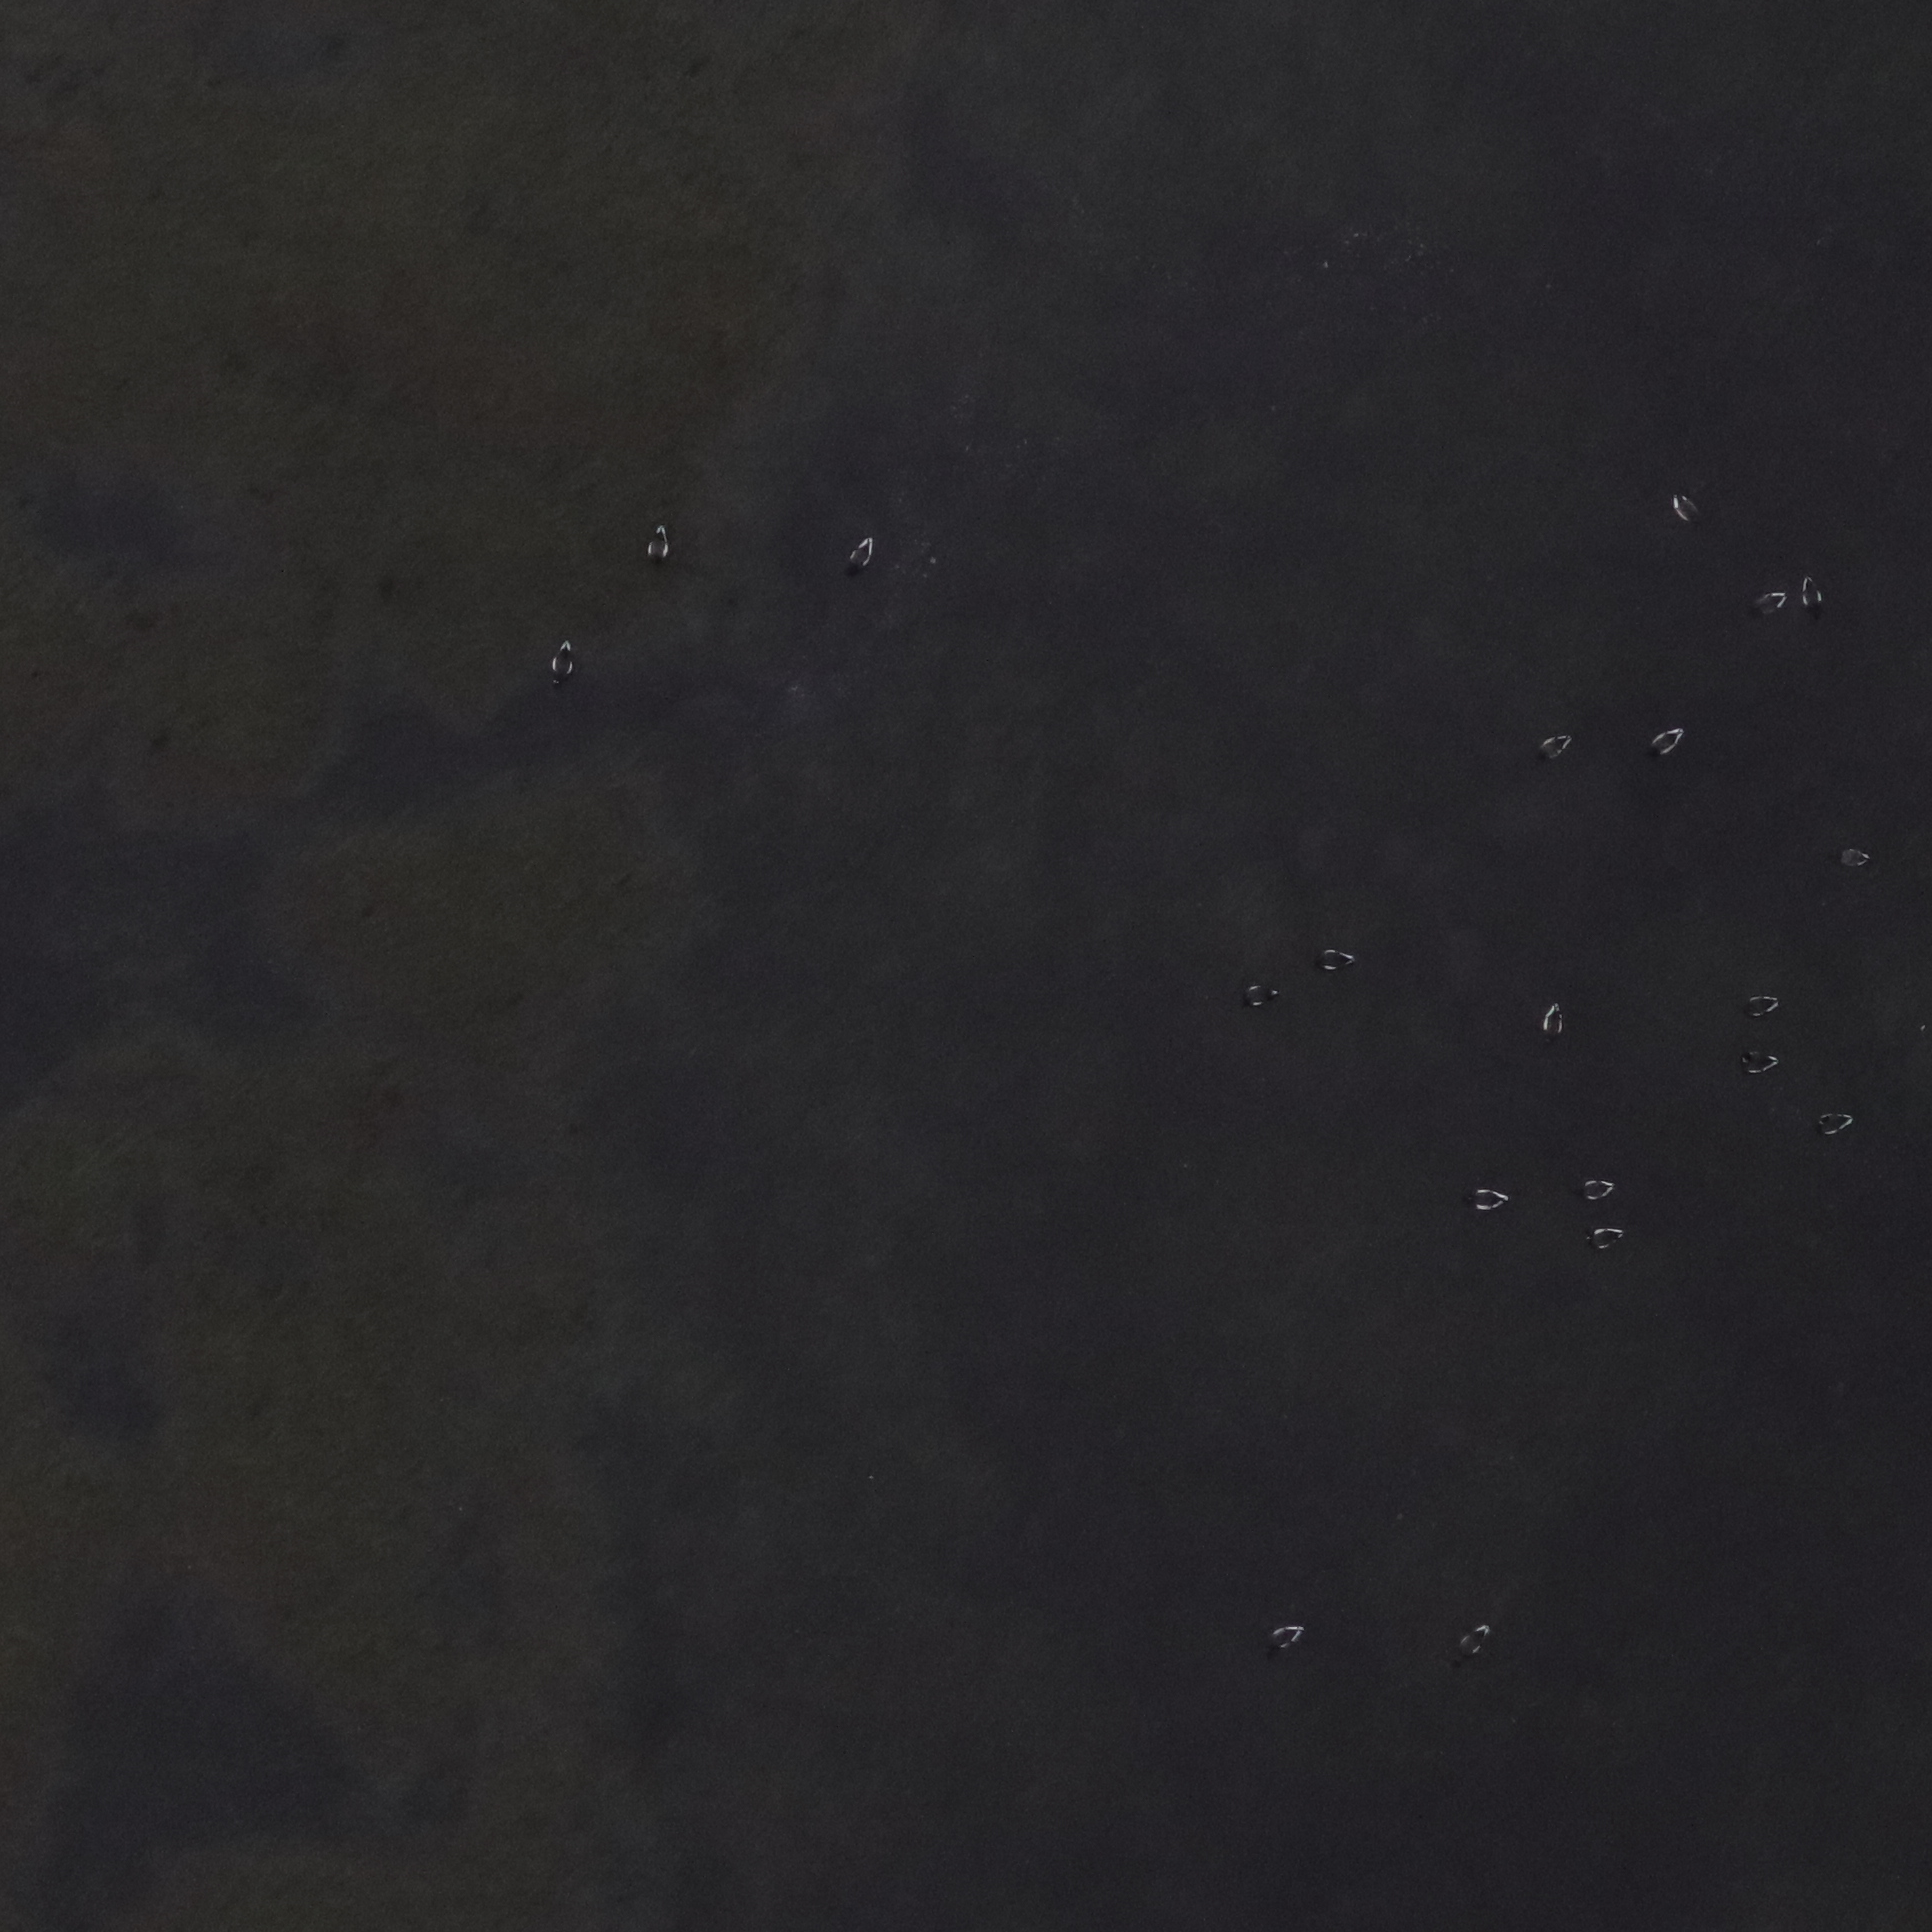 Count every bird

20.